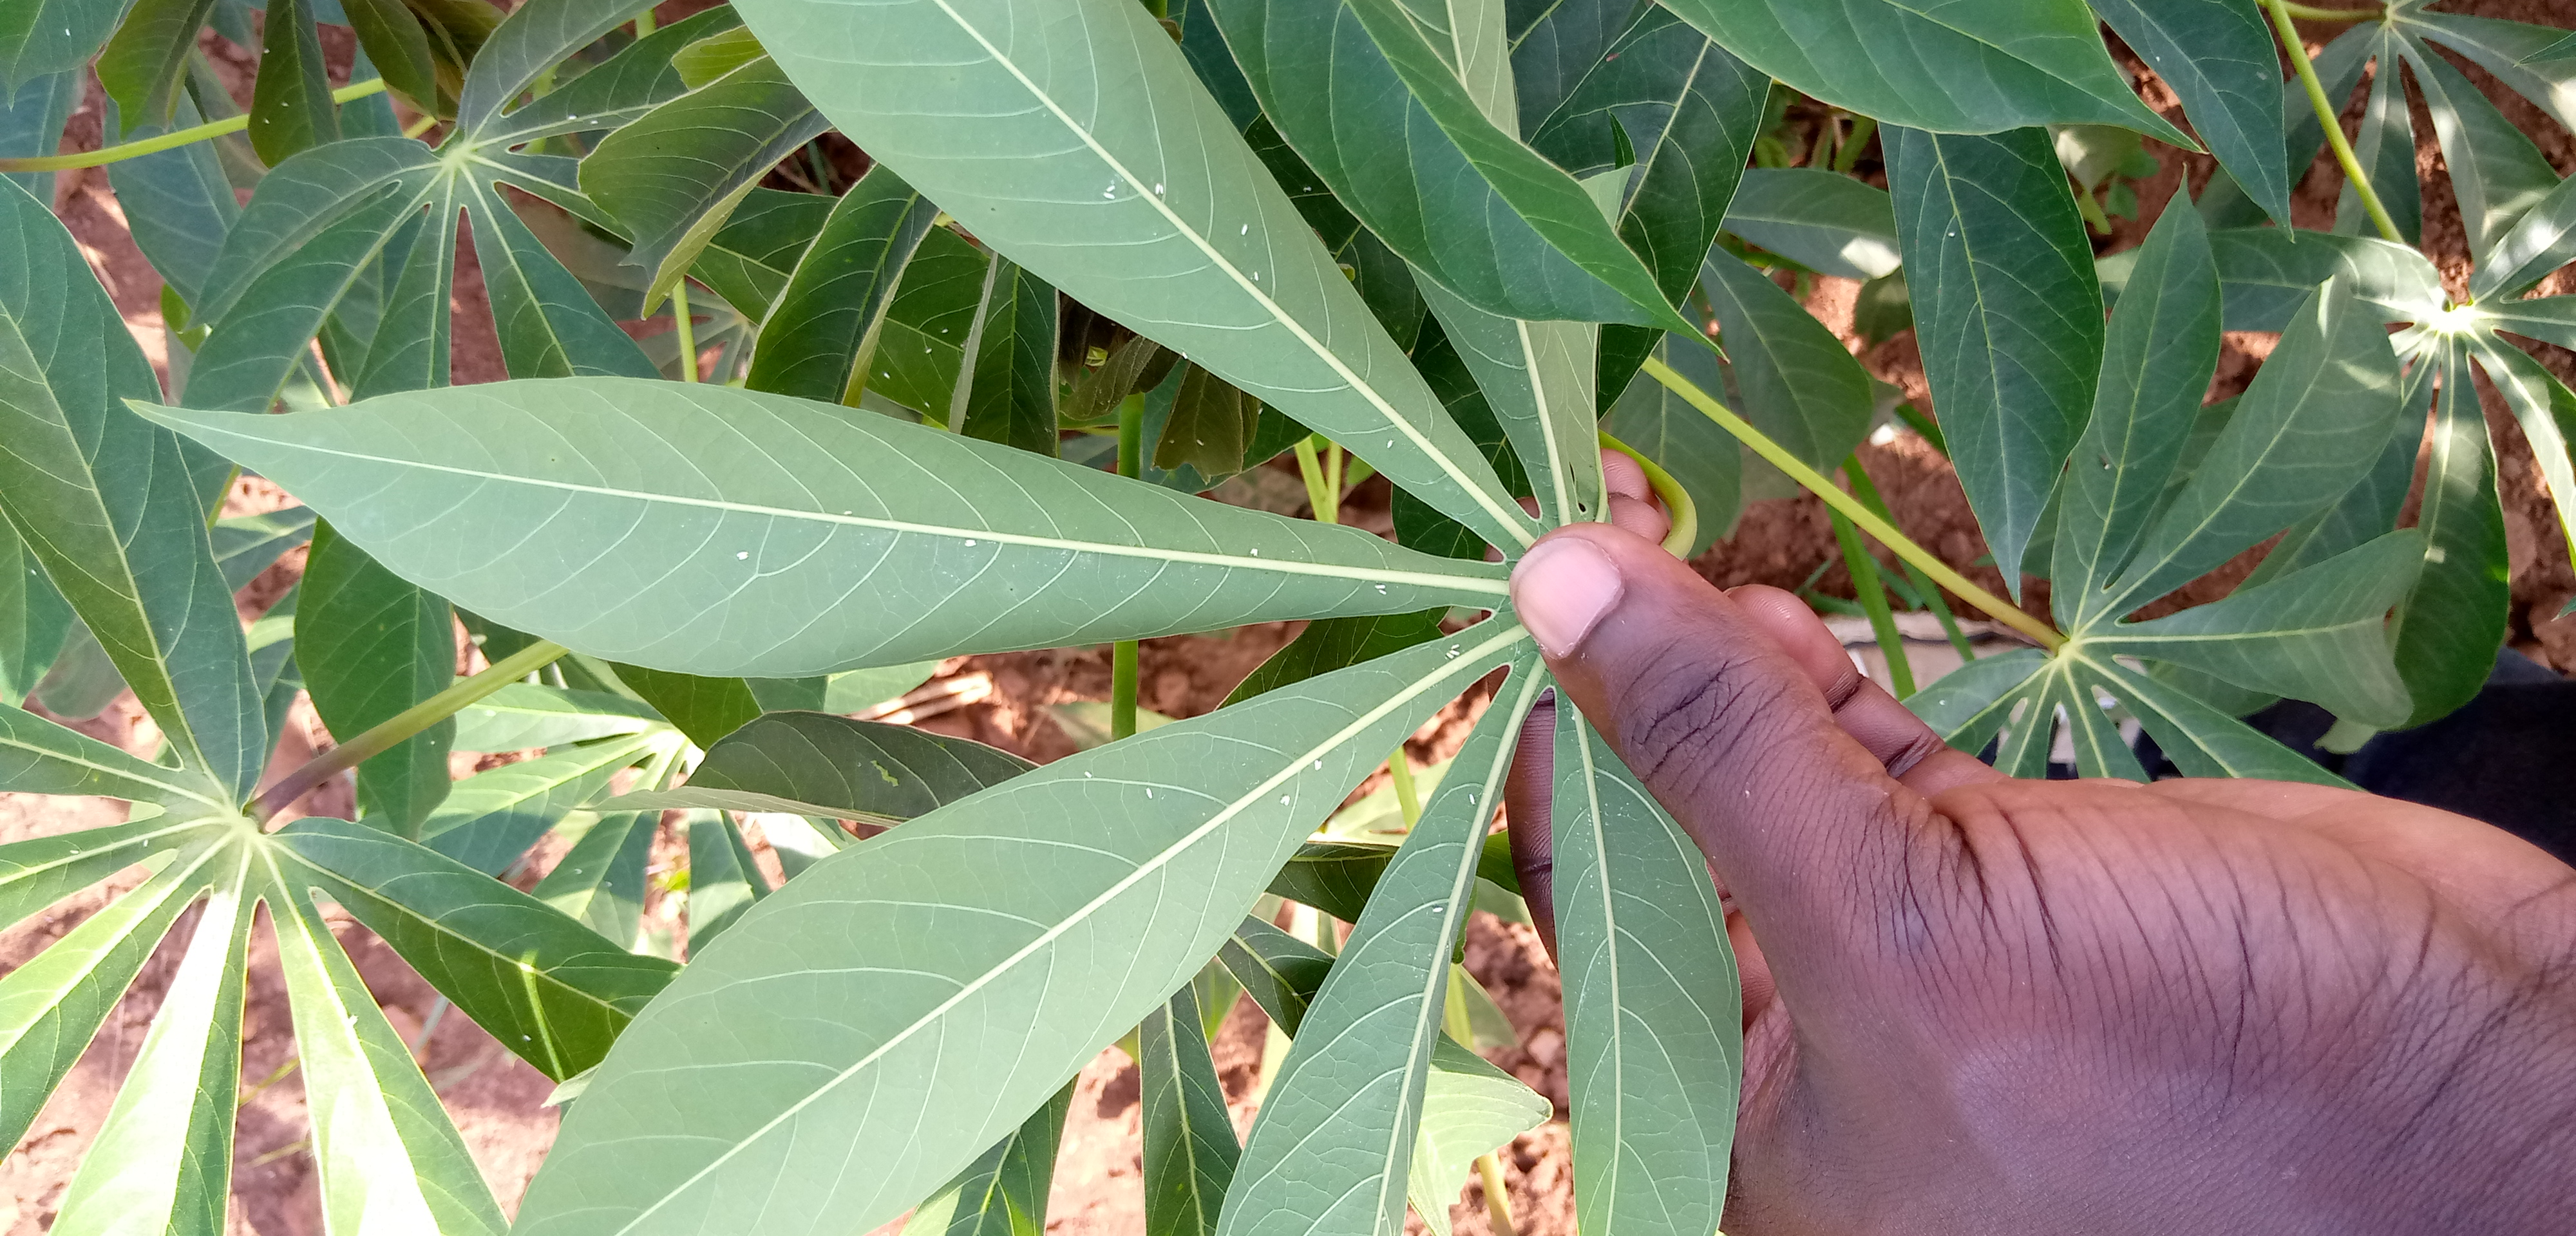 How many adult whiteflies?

39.